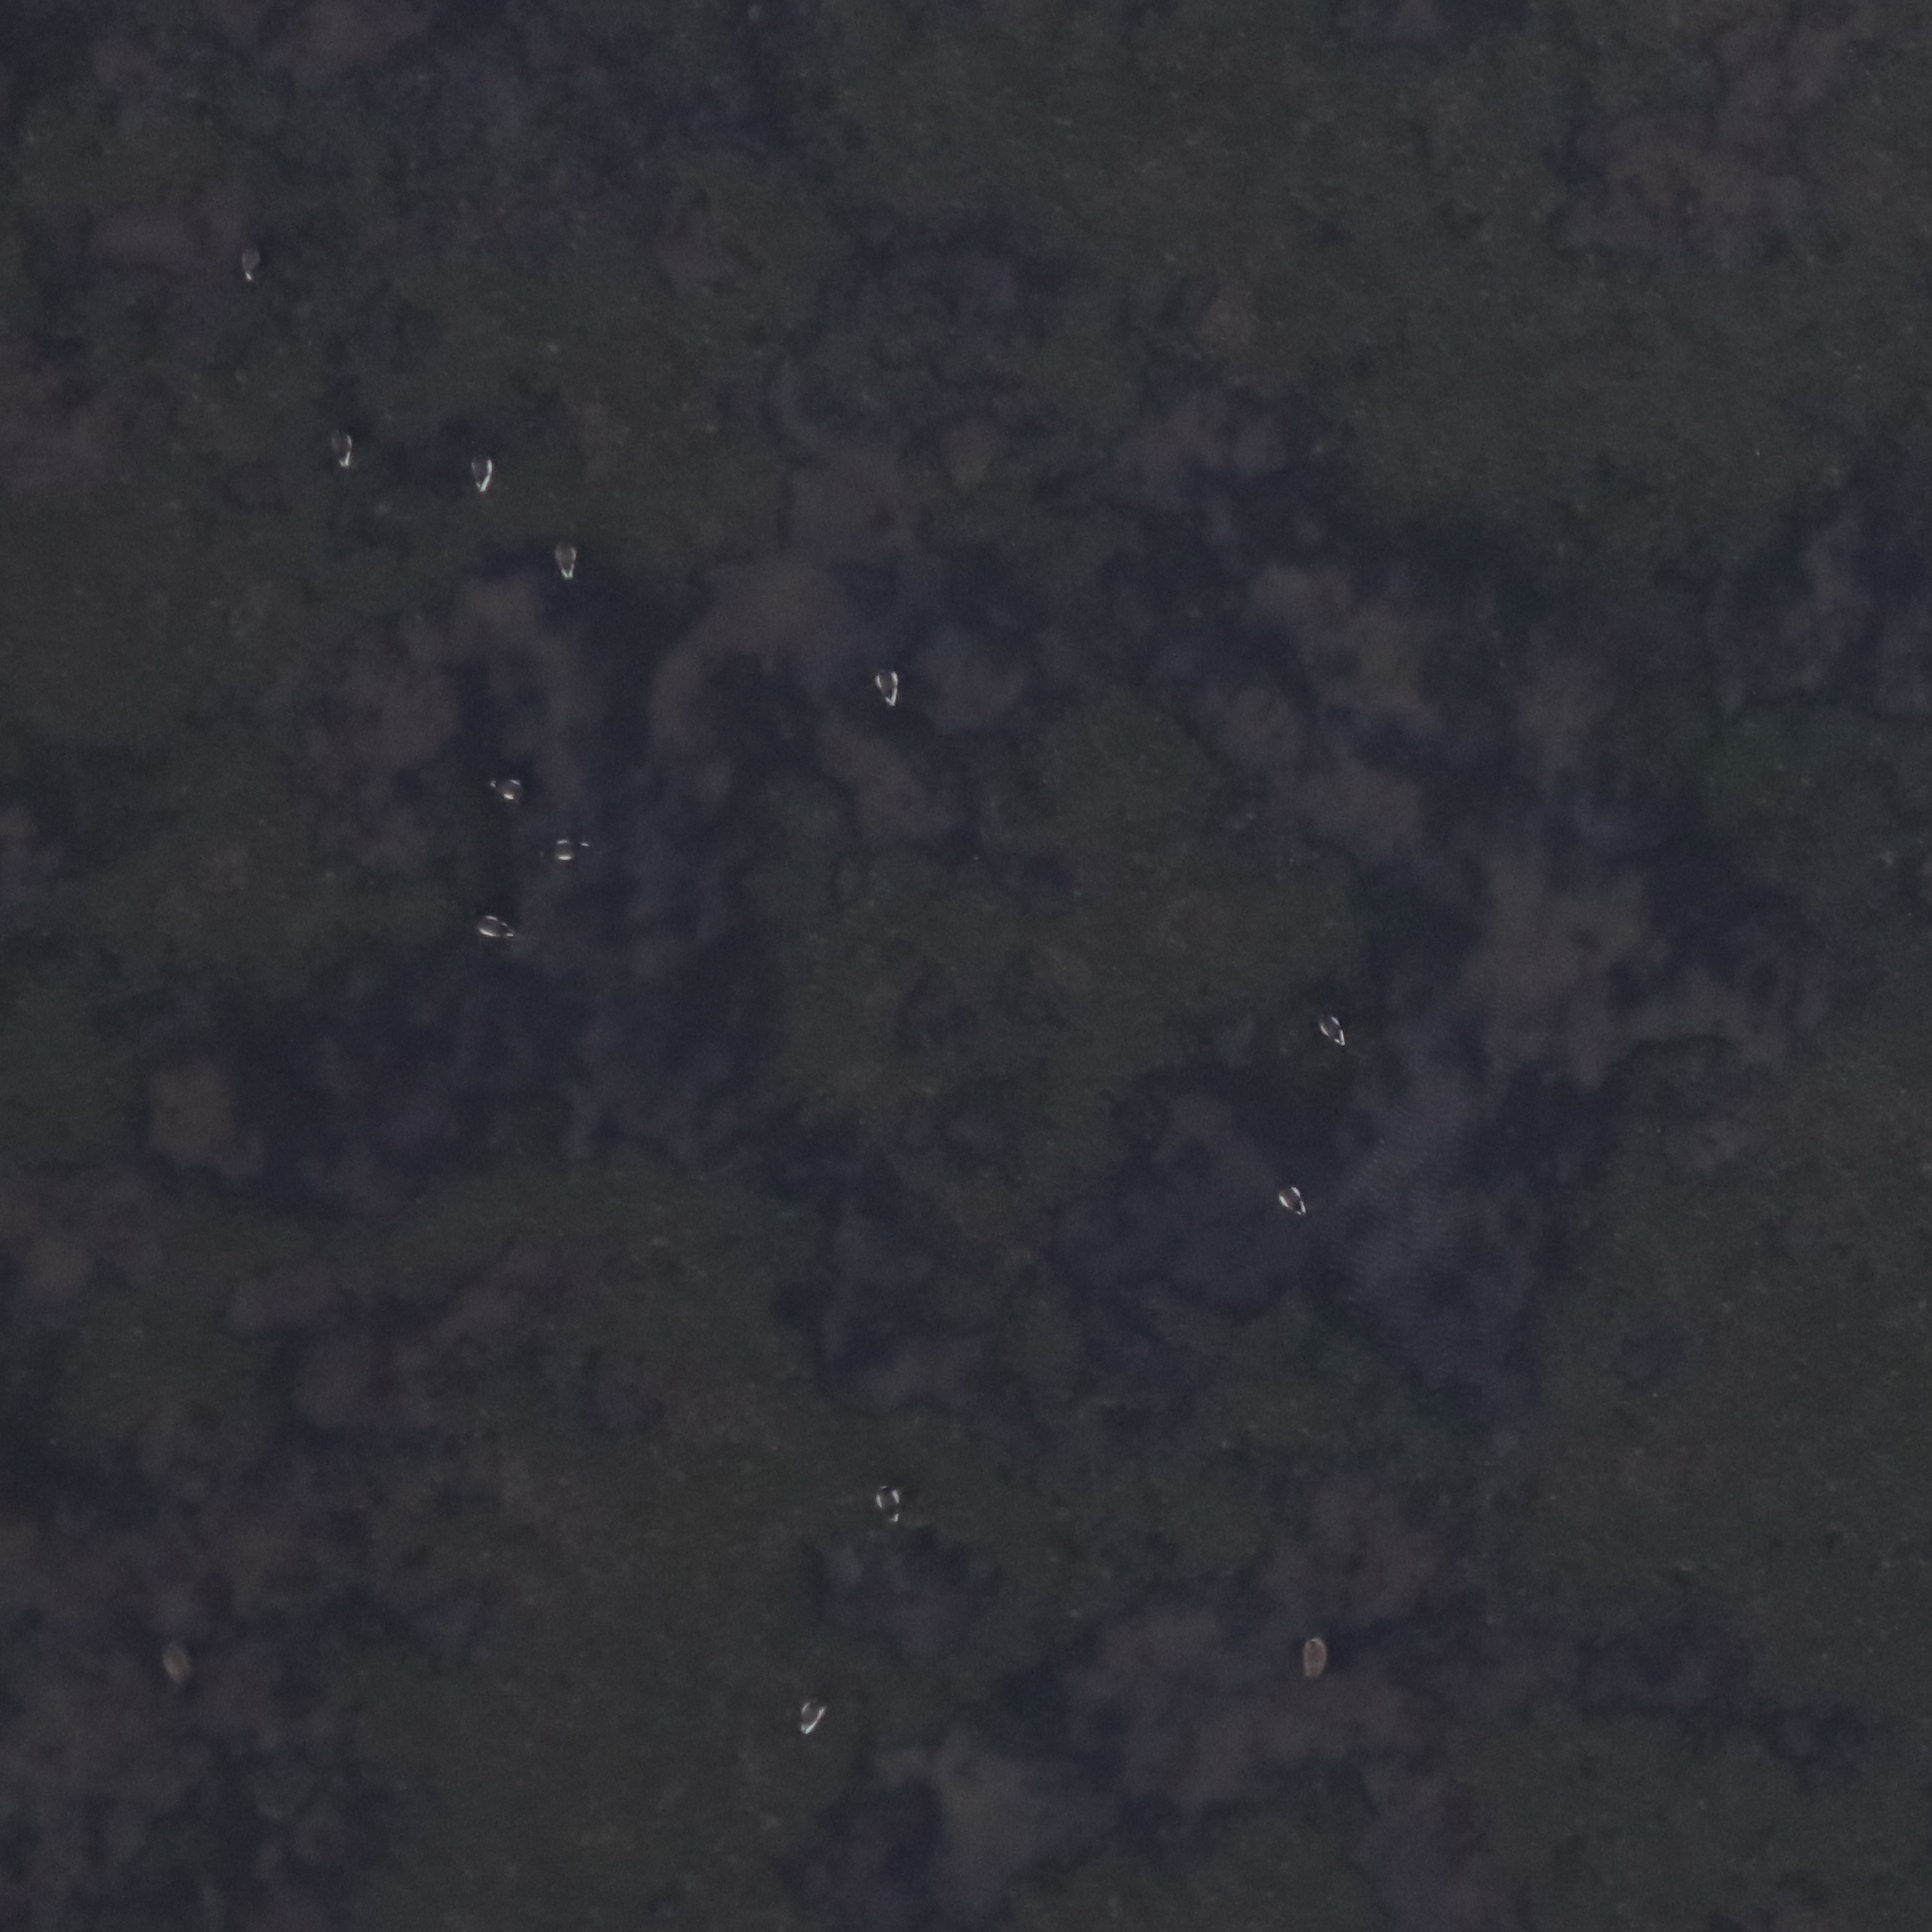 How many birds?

14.